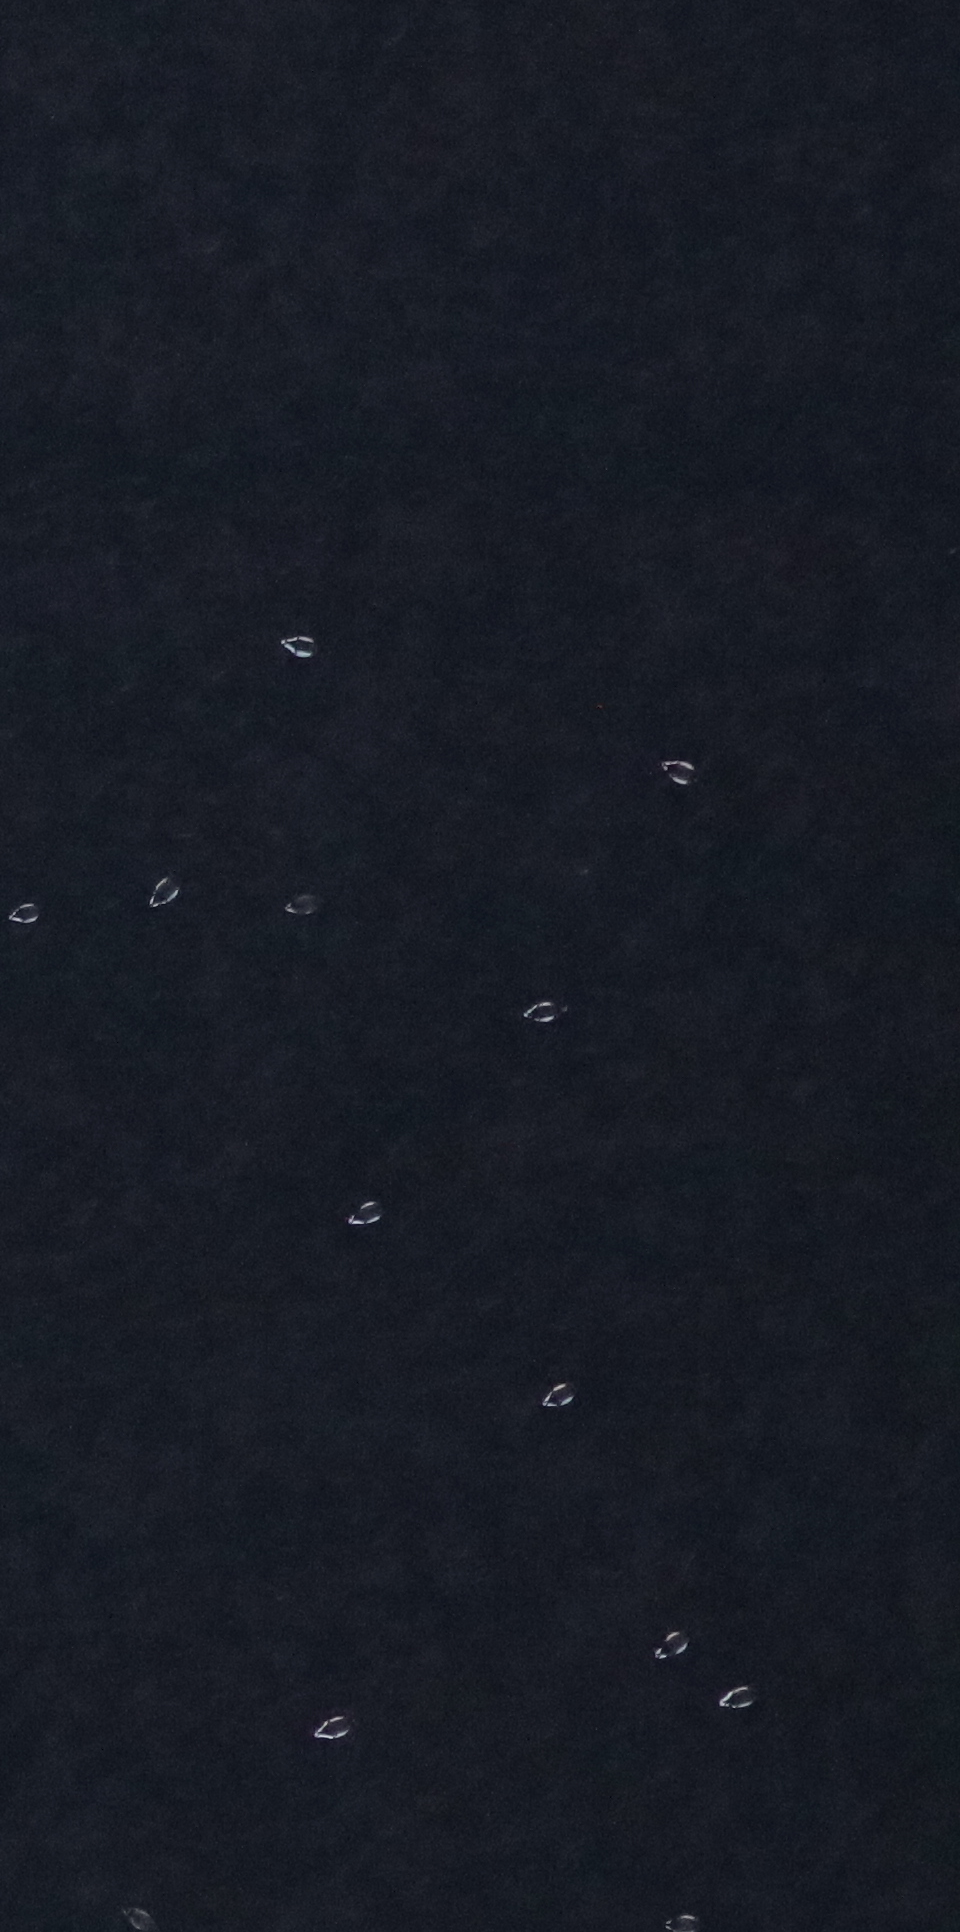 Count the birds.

13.